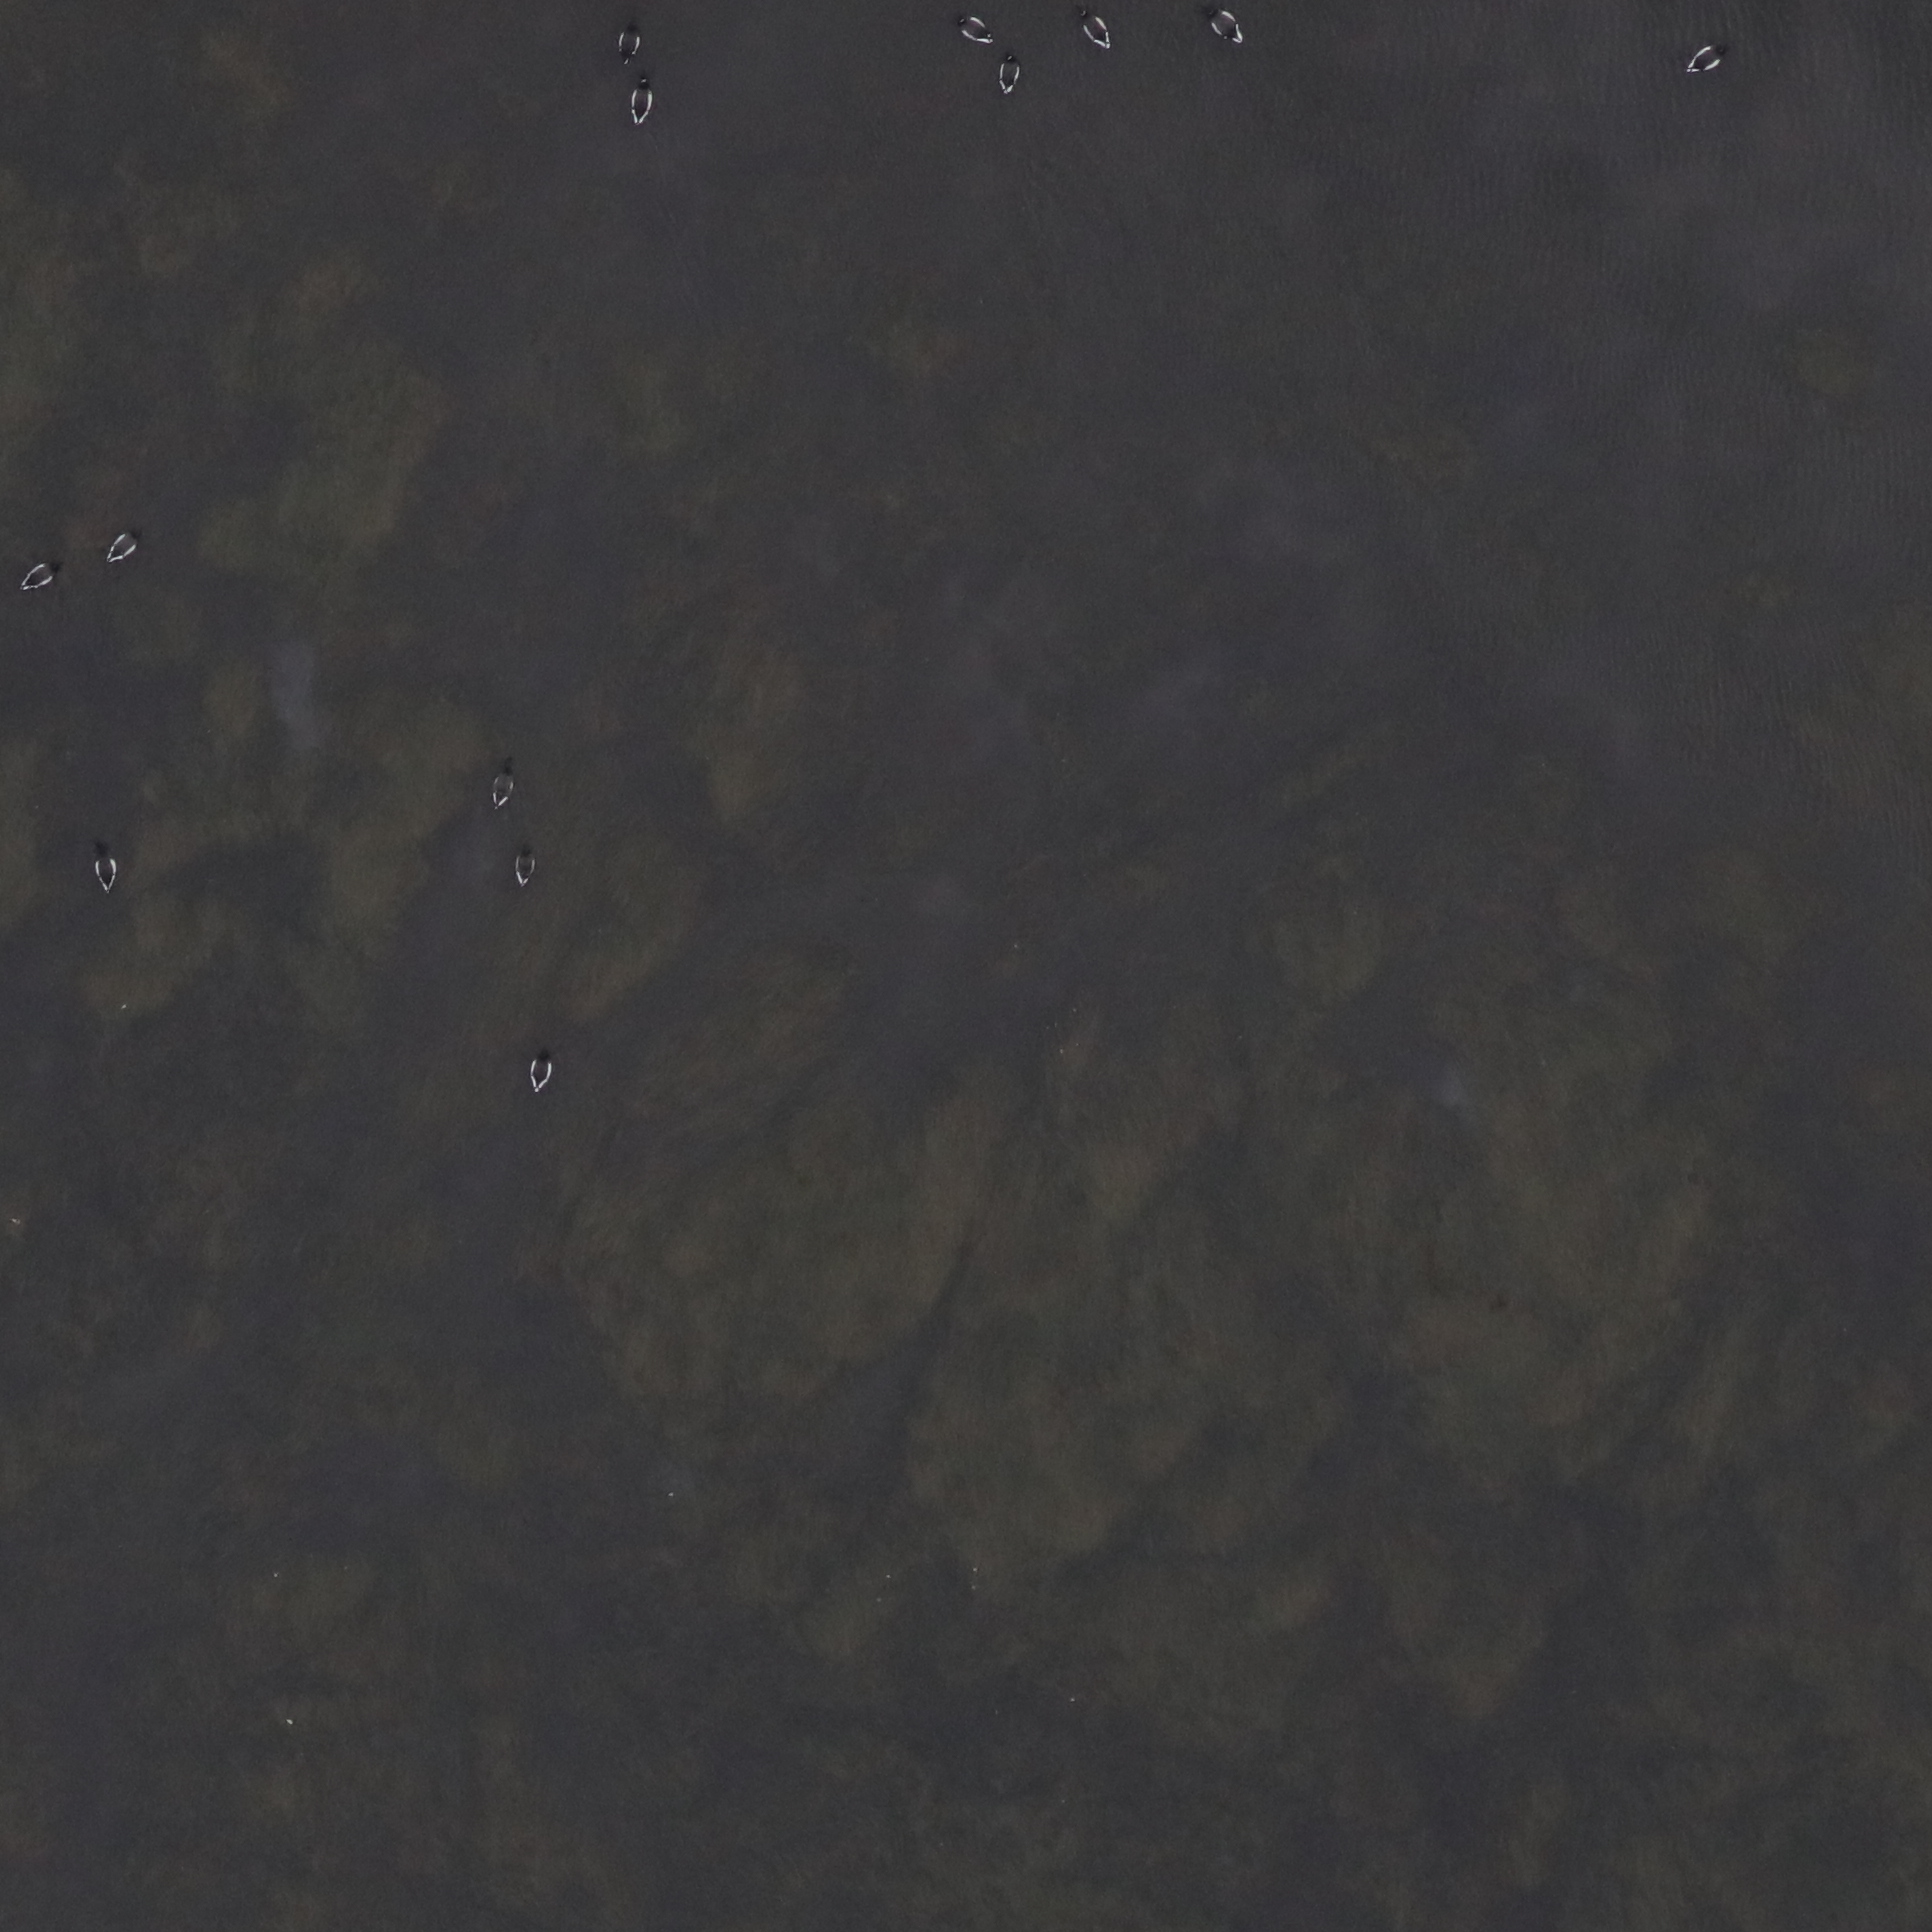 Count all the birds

13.